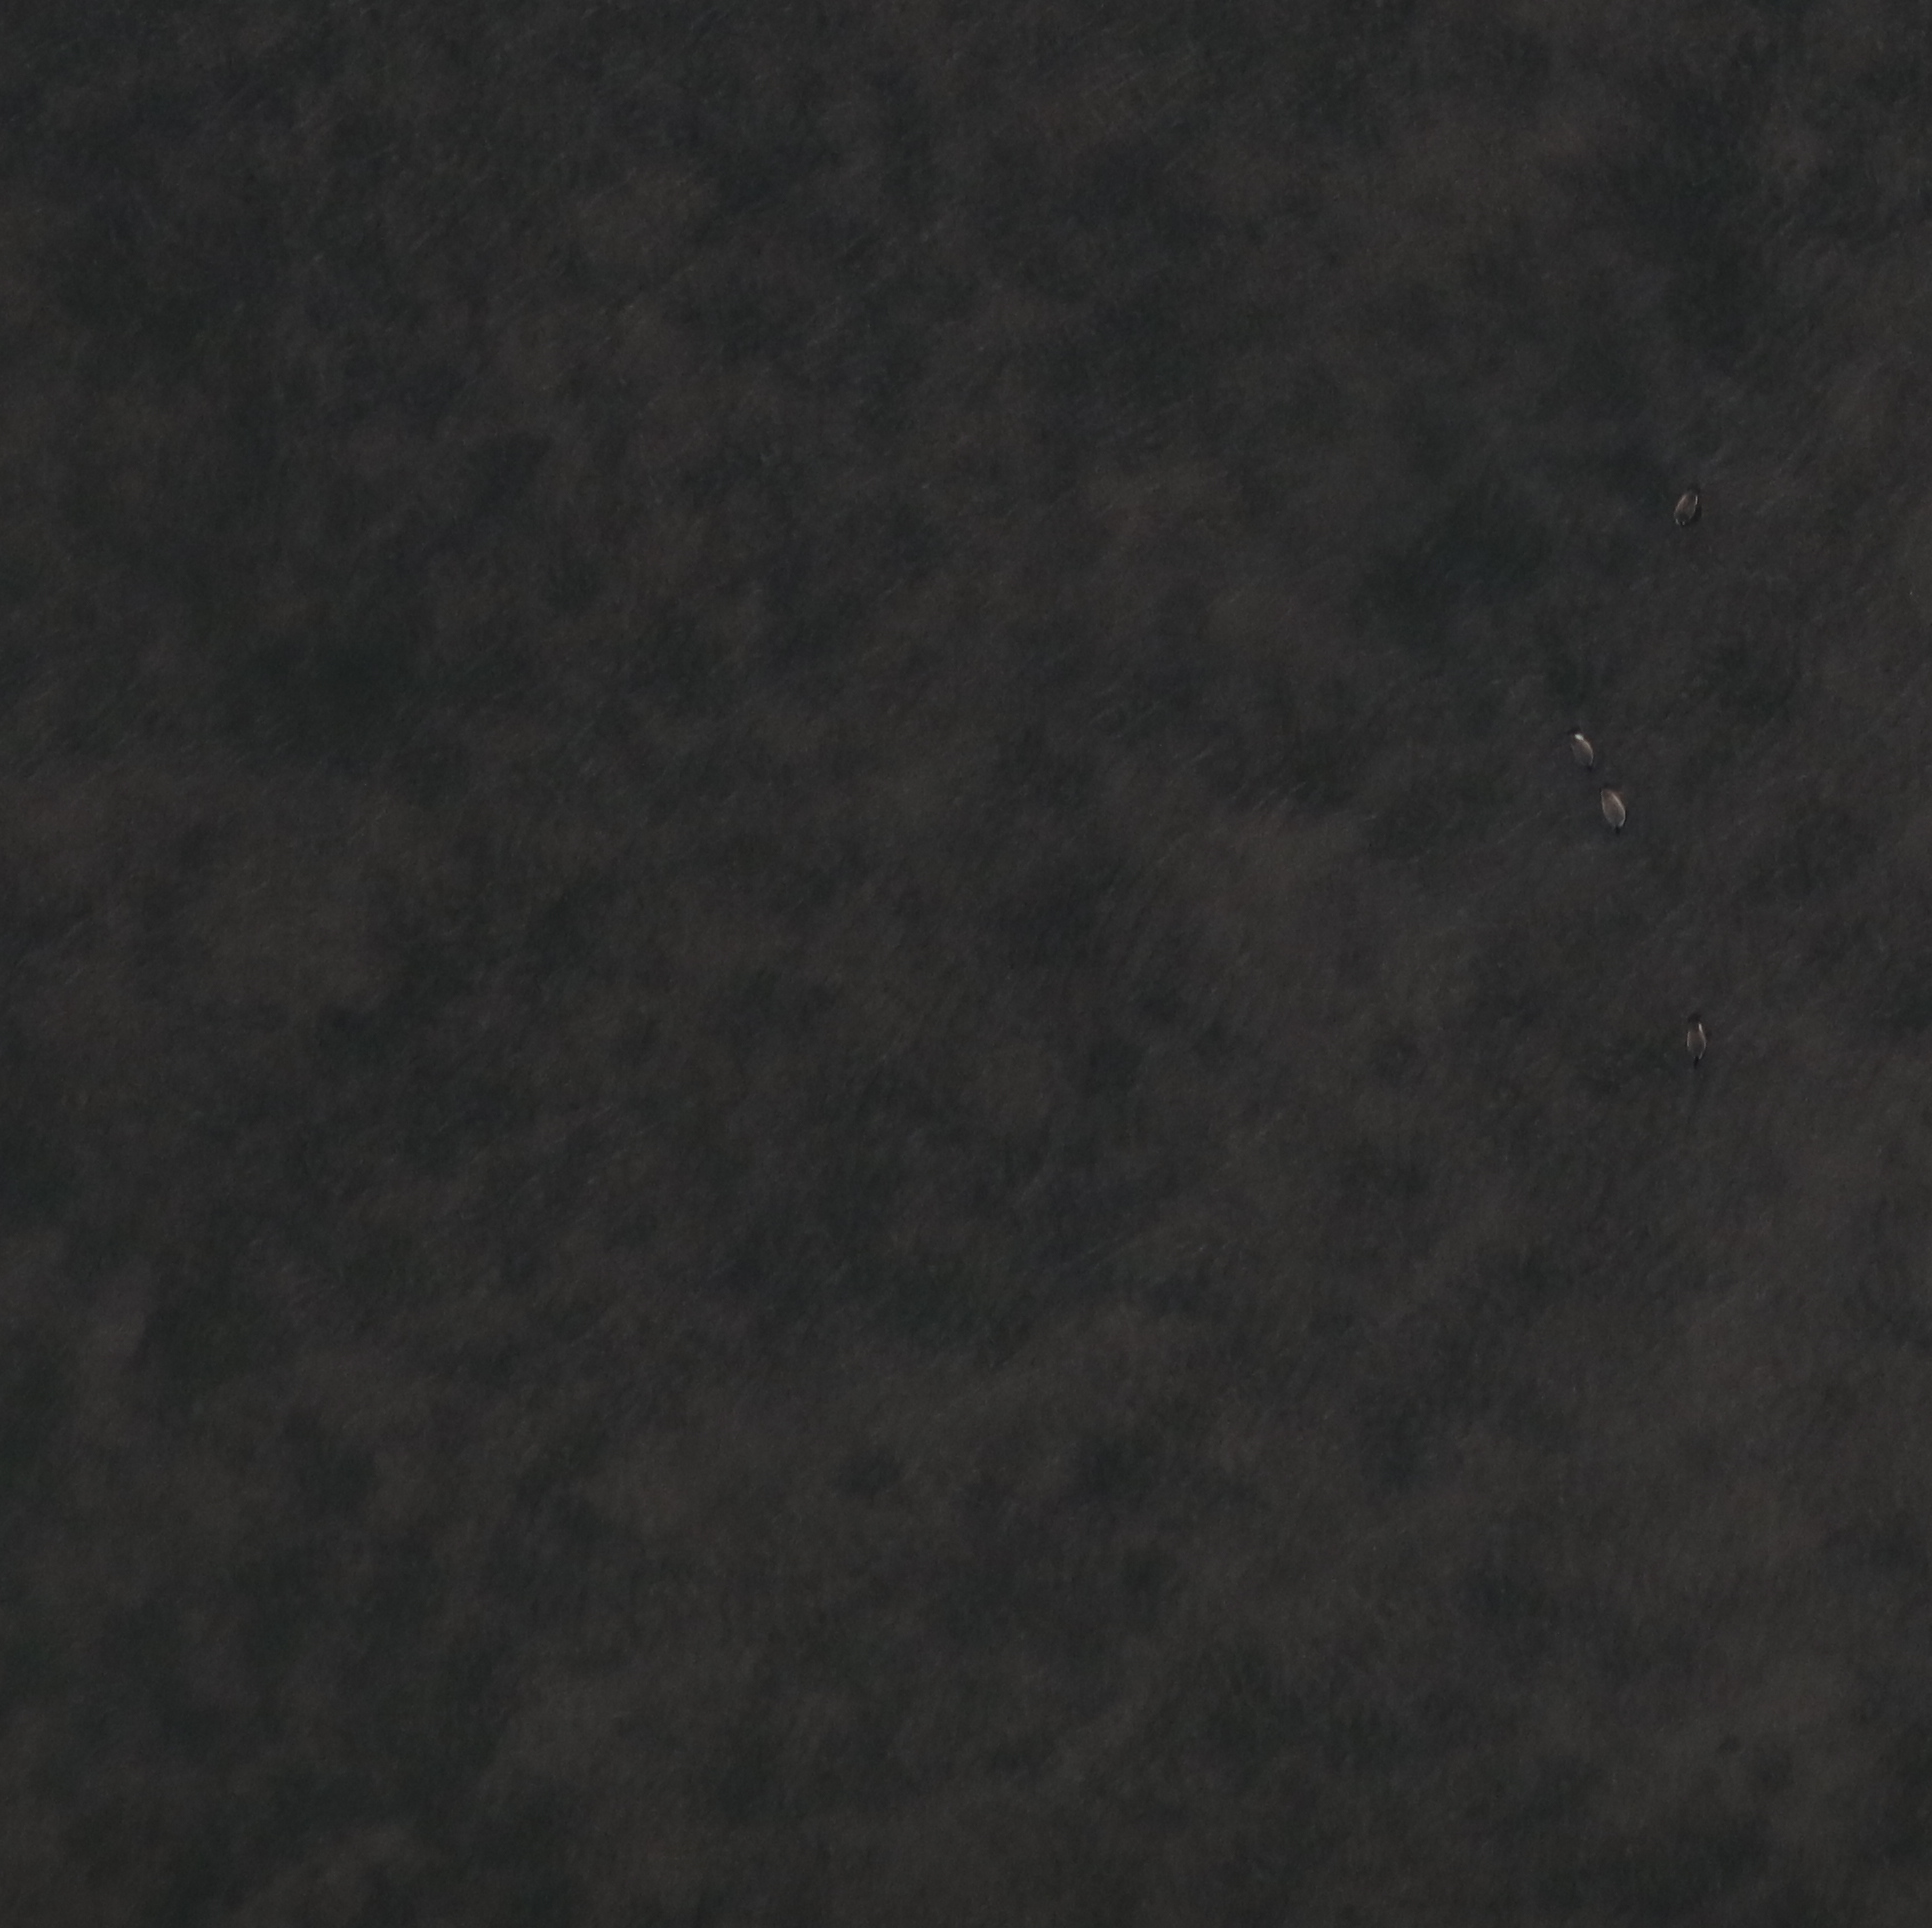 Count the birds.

4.